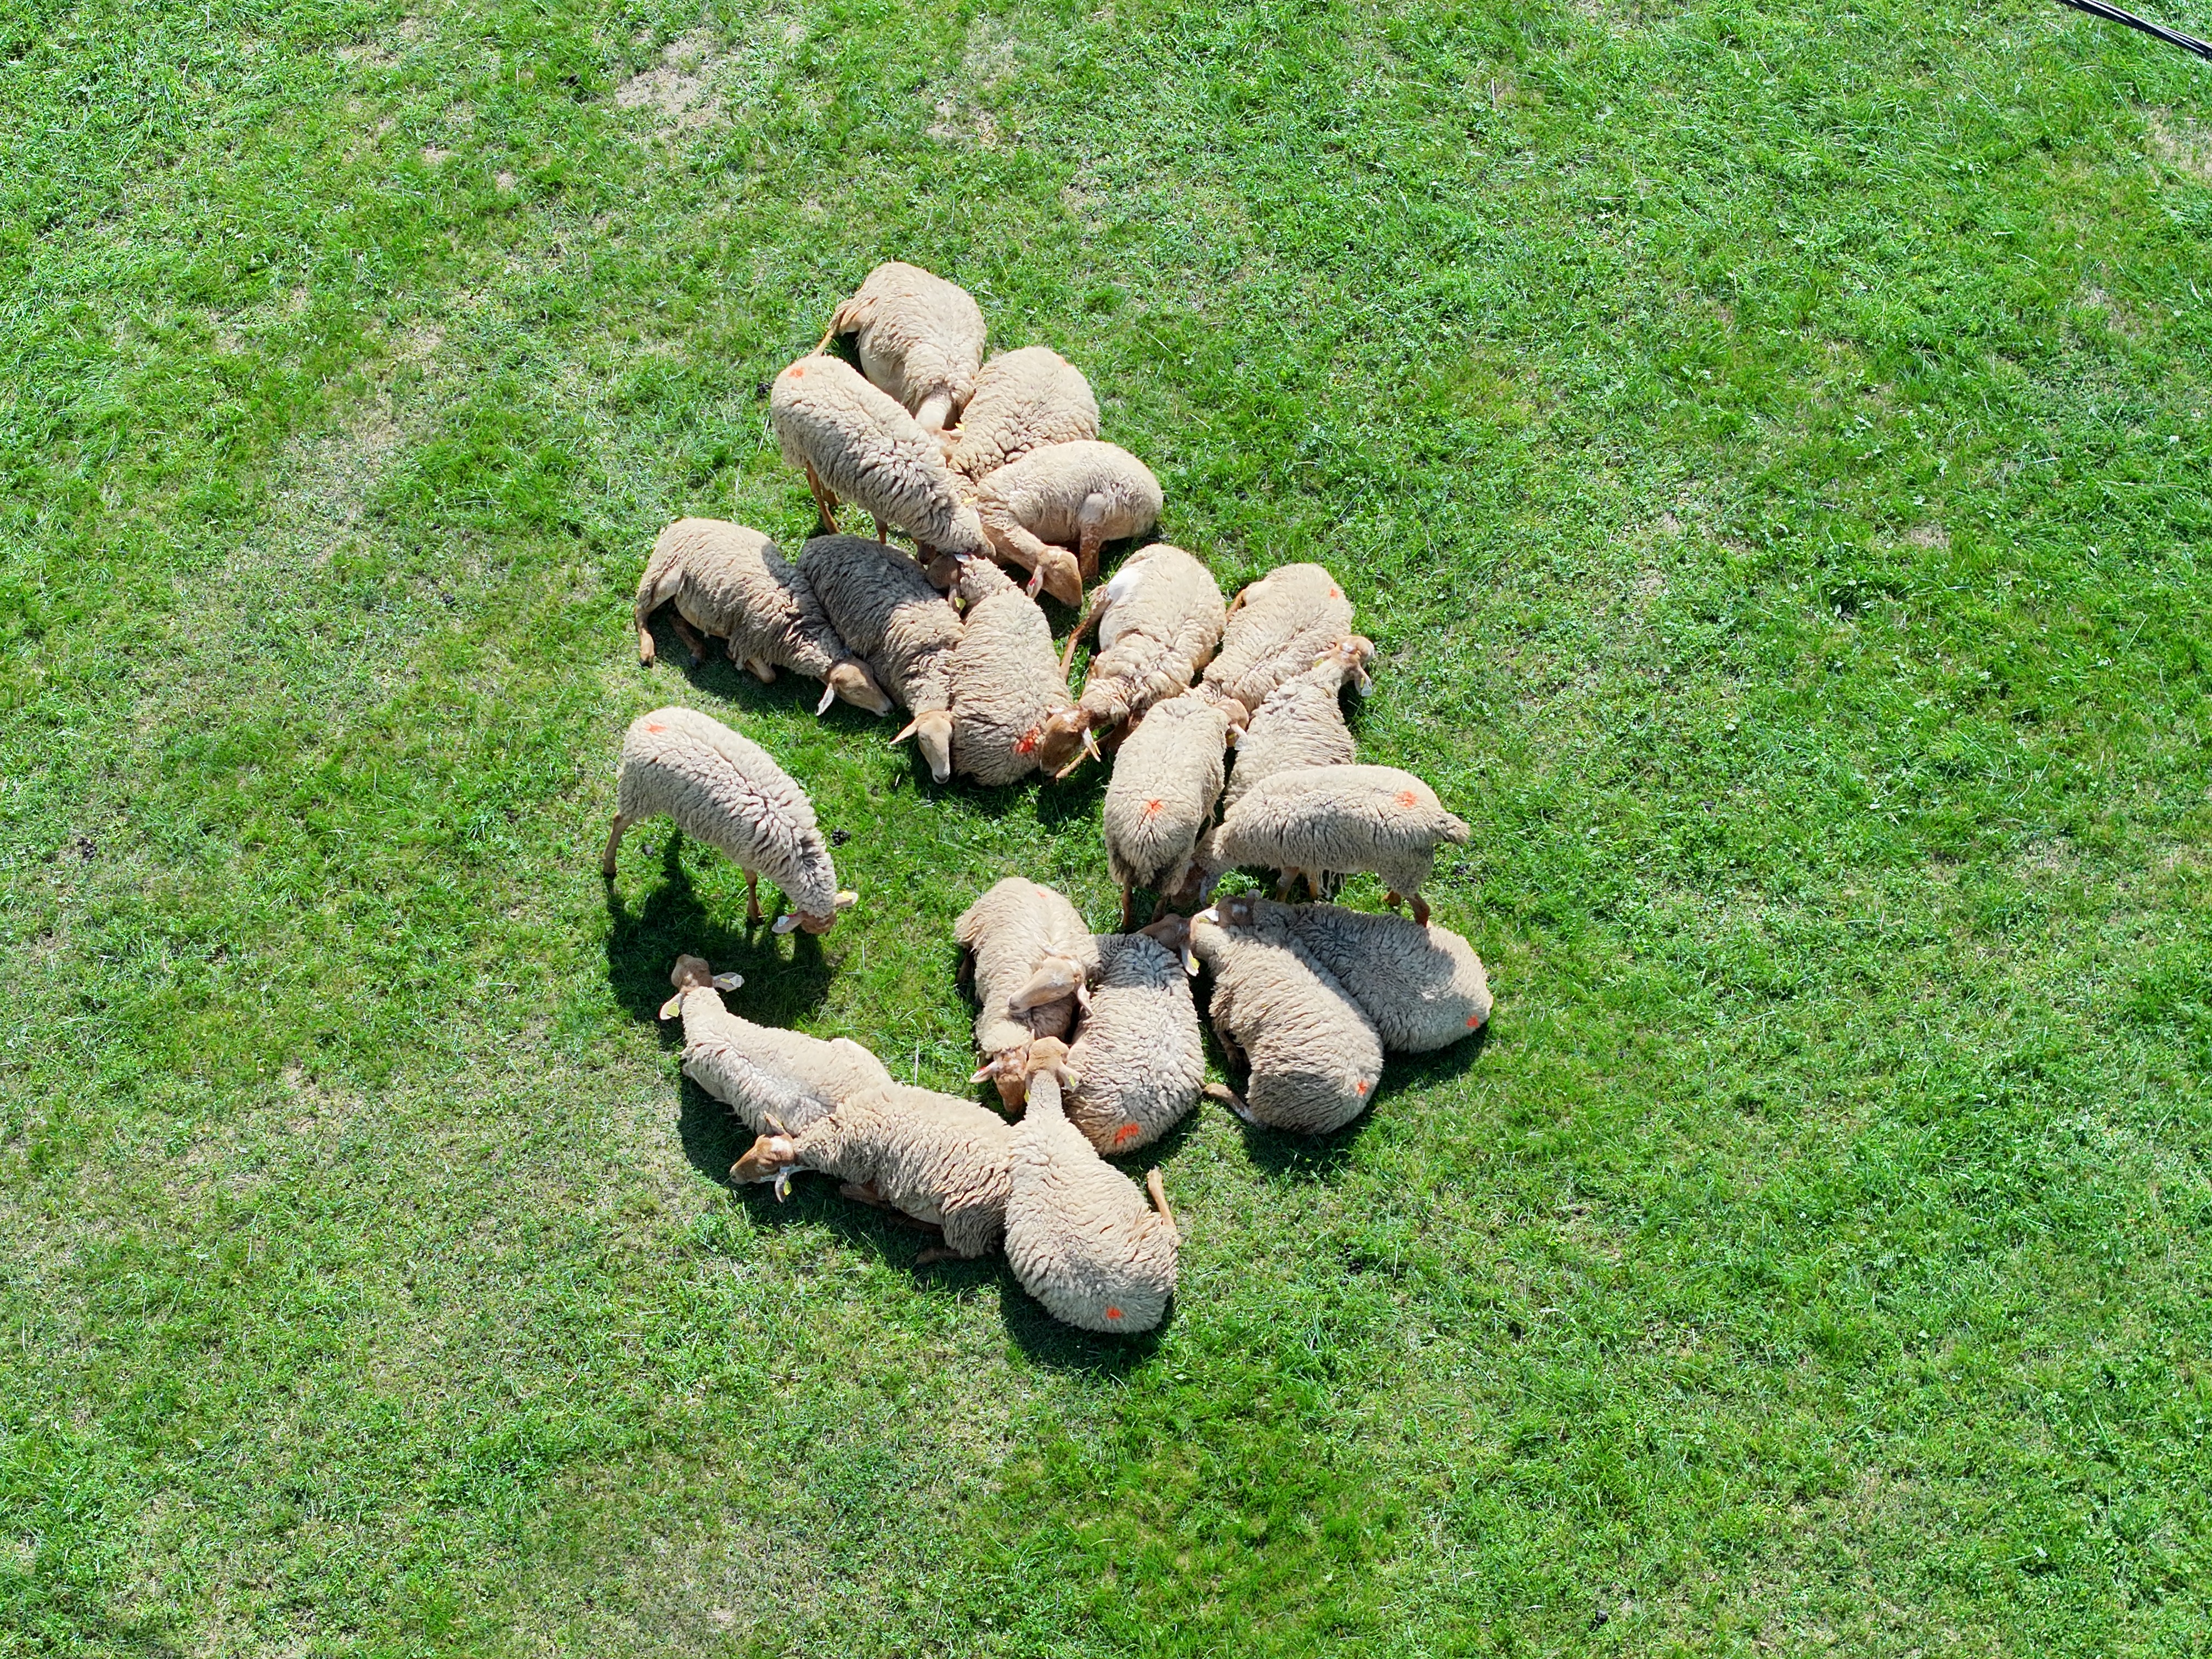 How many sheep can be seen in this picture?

20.